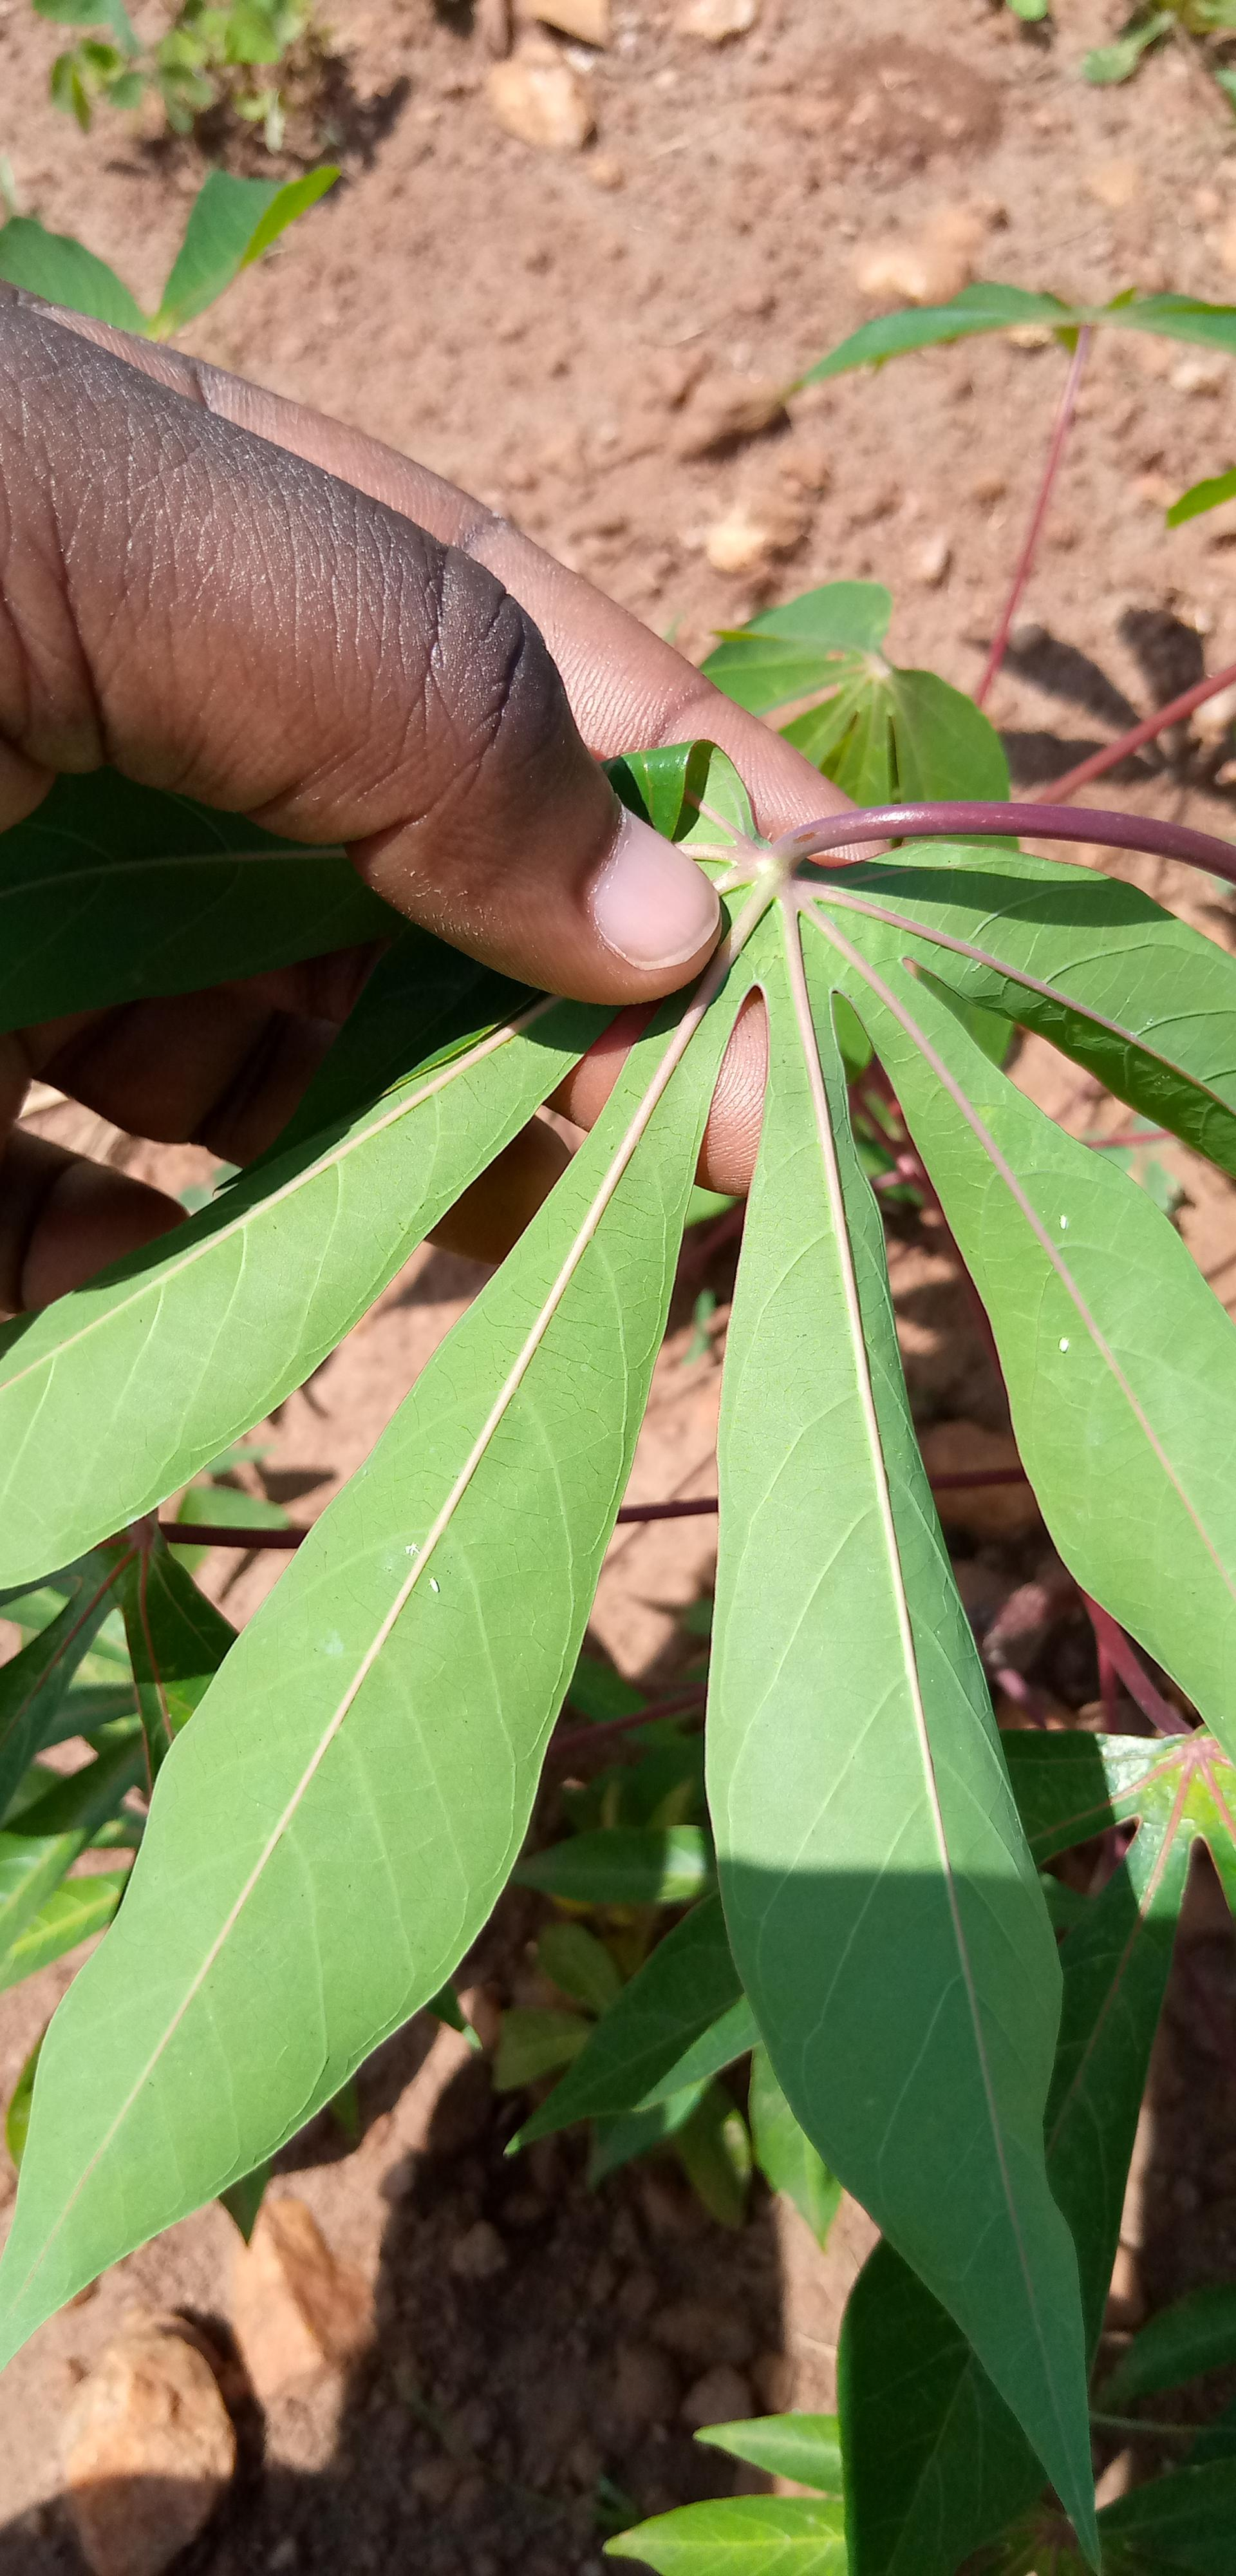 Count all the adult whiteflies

3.